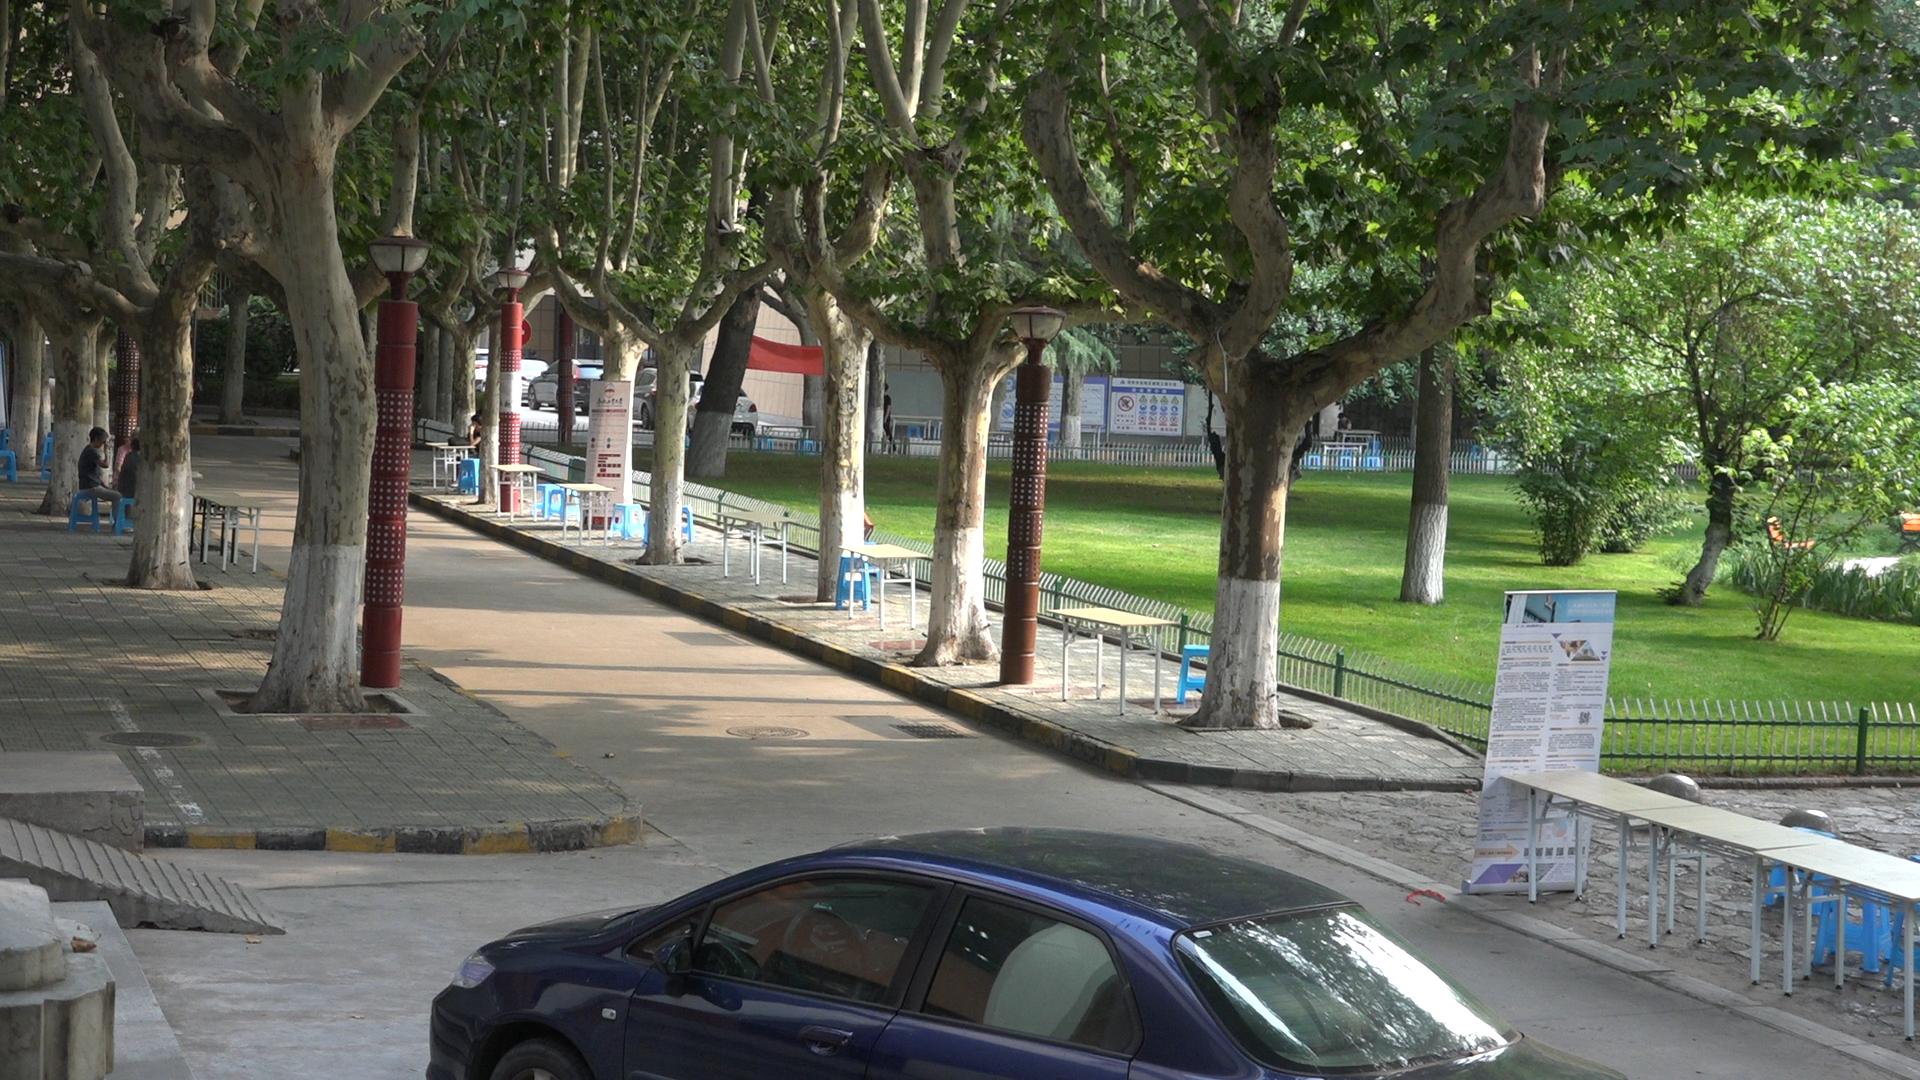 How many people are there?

4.